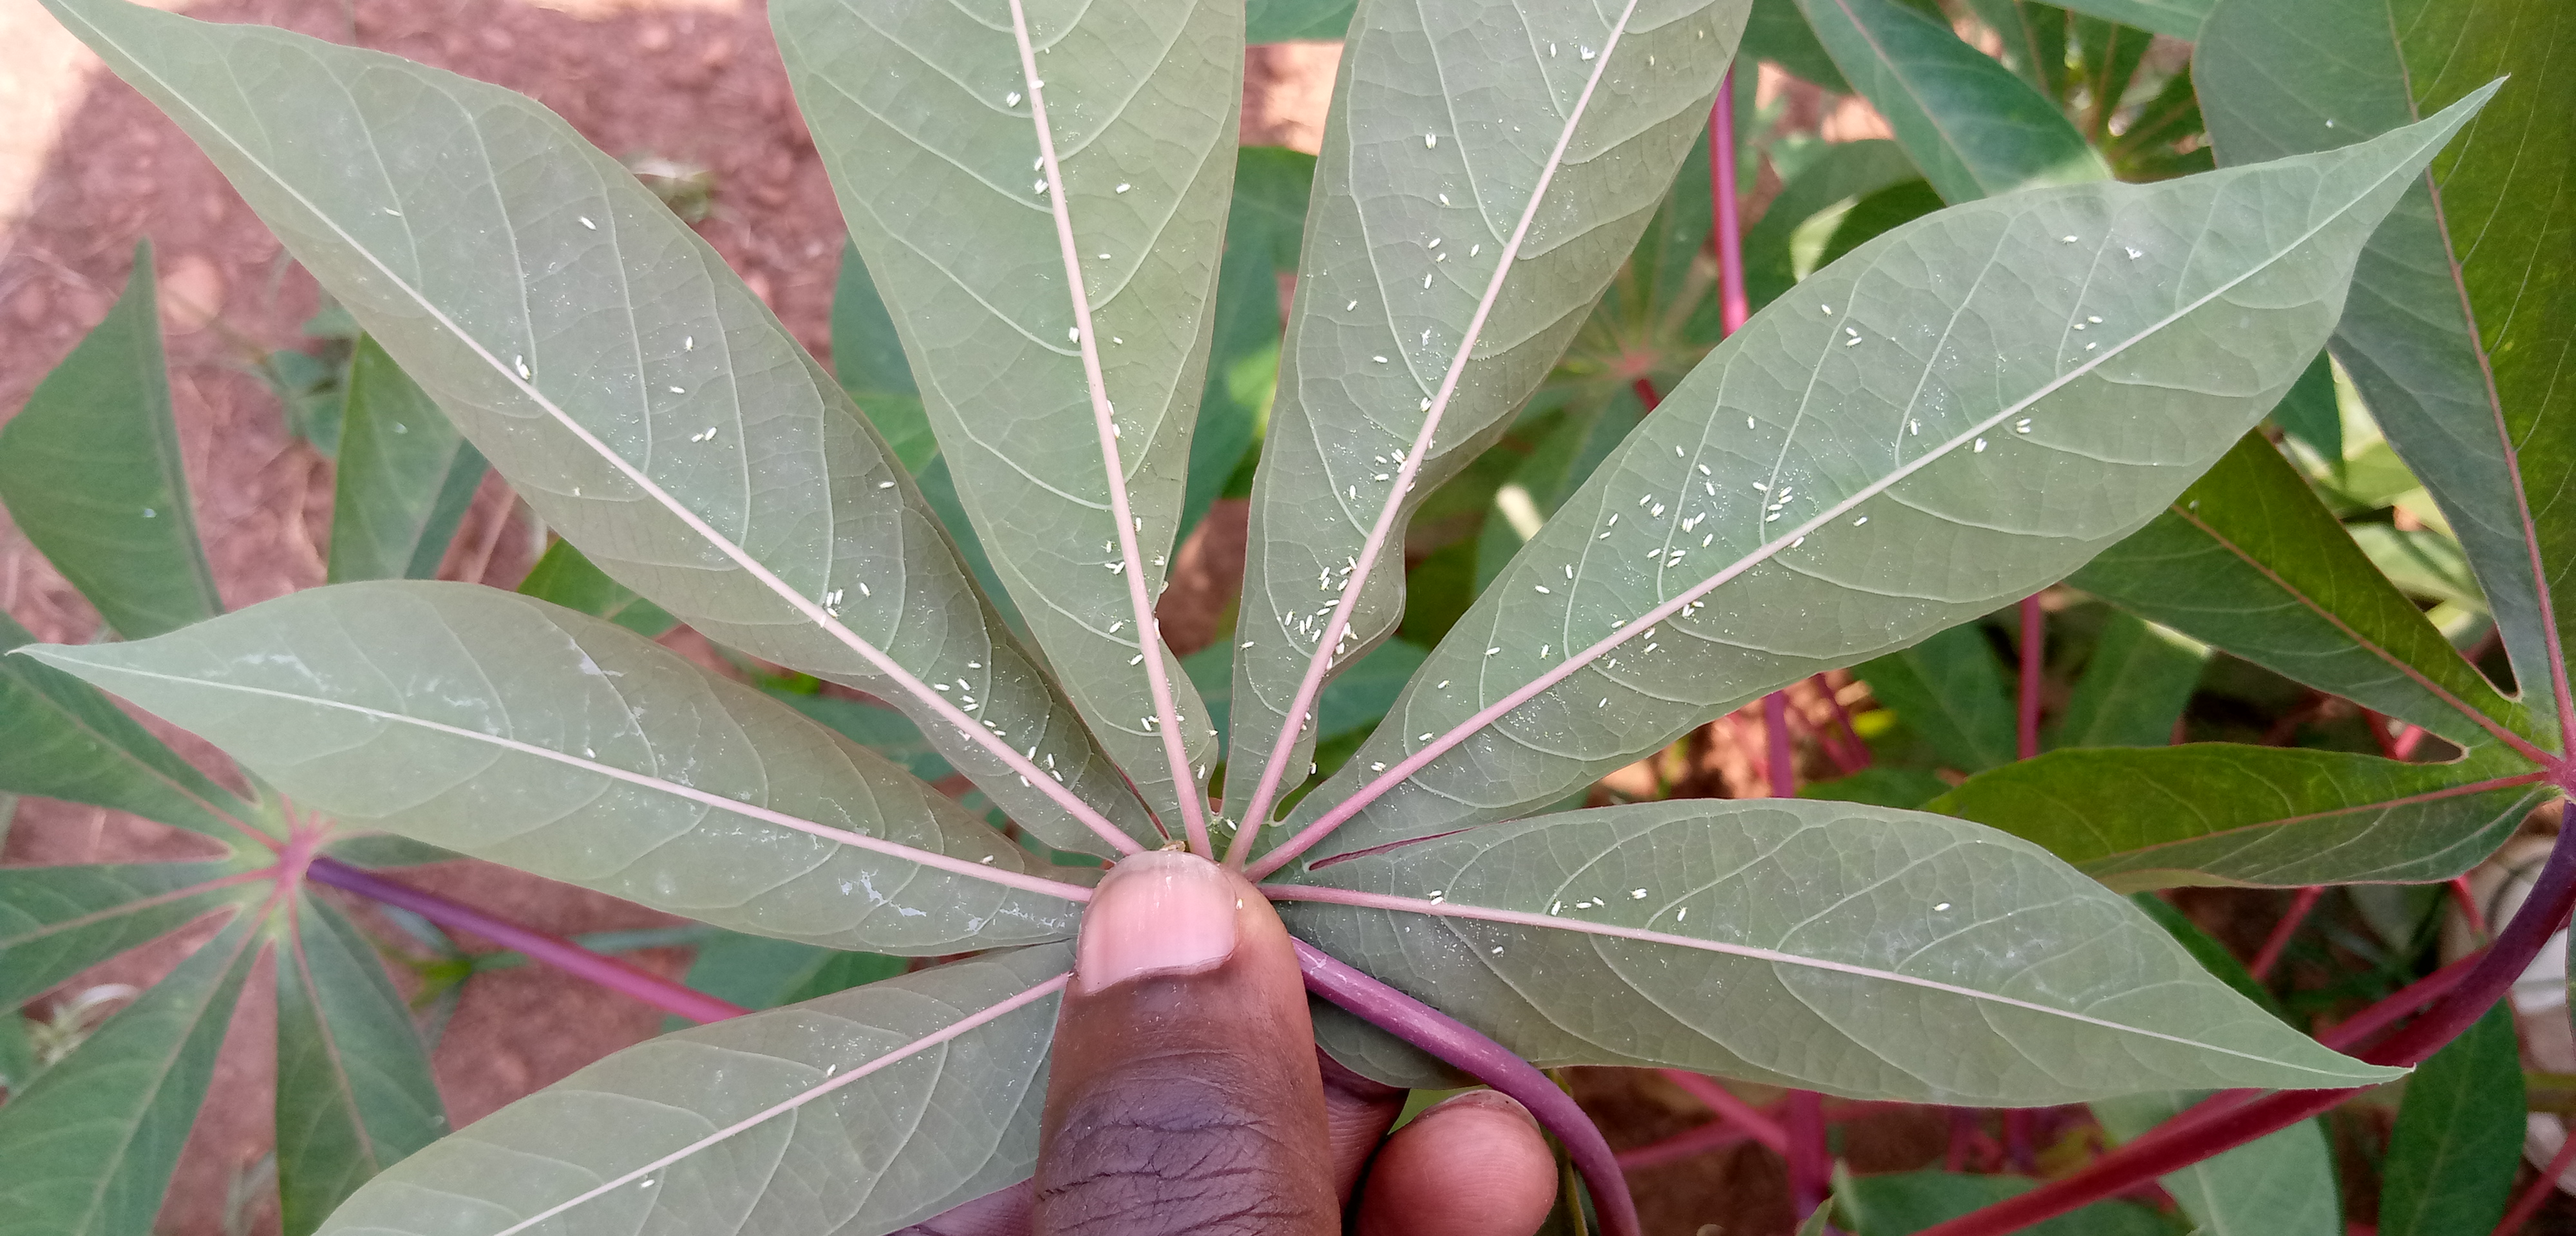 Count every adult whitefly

135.